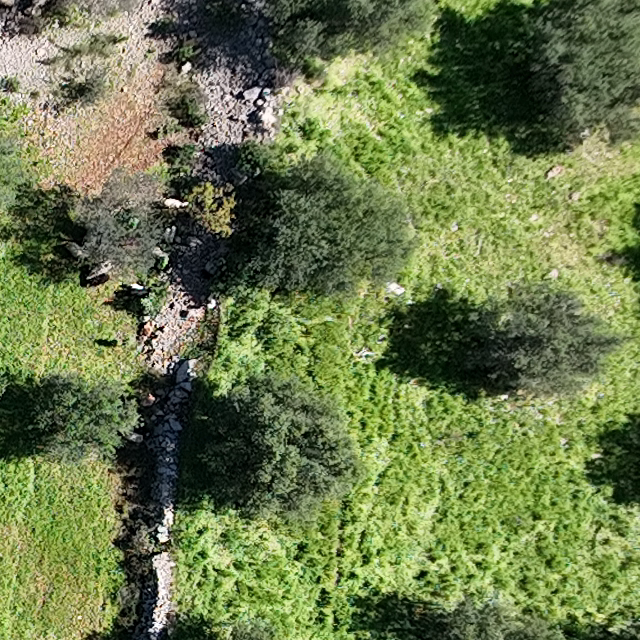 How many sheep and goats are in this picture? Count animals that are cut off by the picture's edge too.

13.